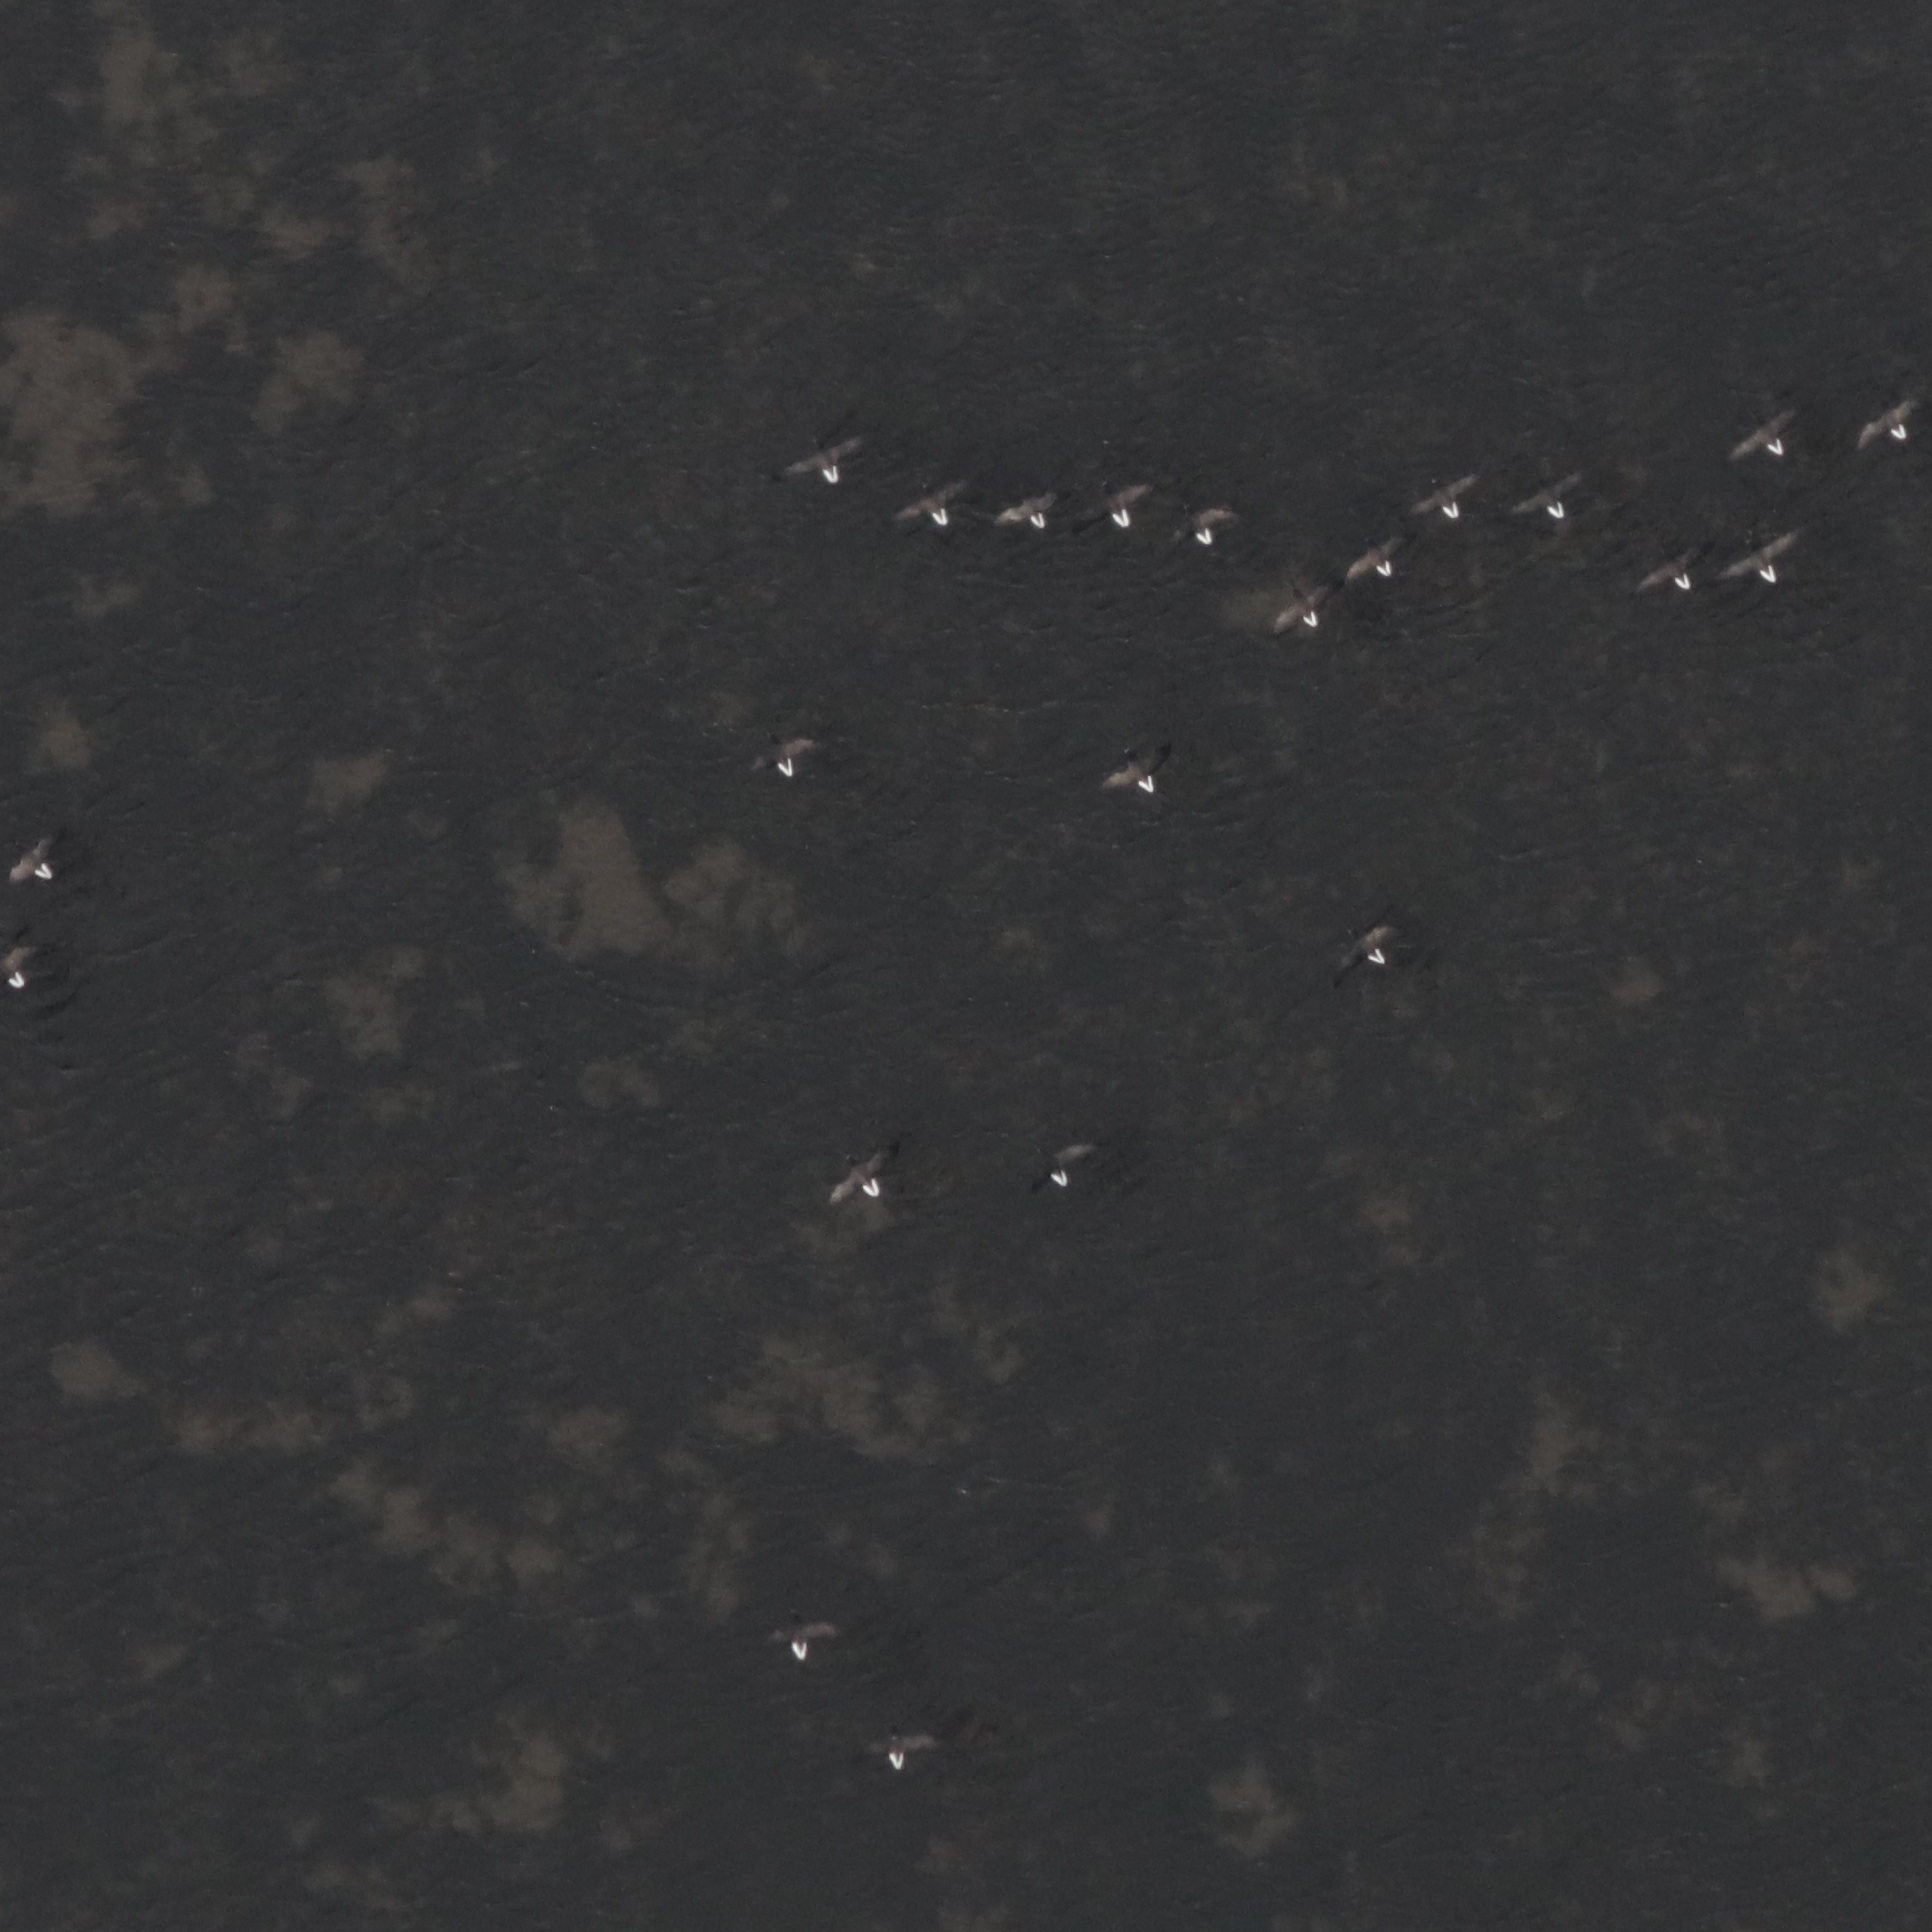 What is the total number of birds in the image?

22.